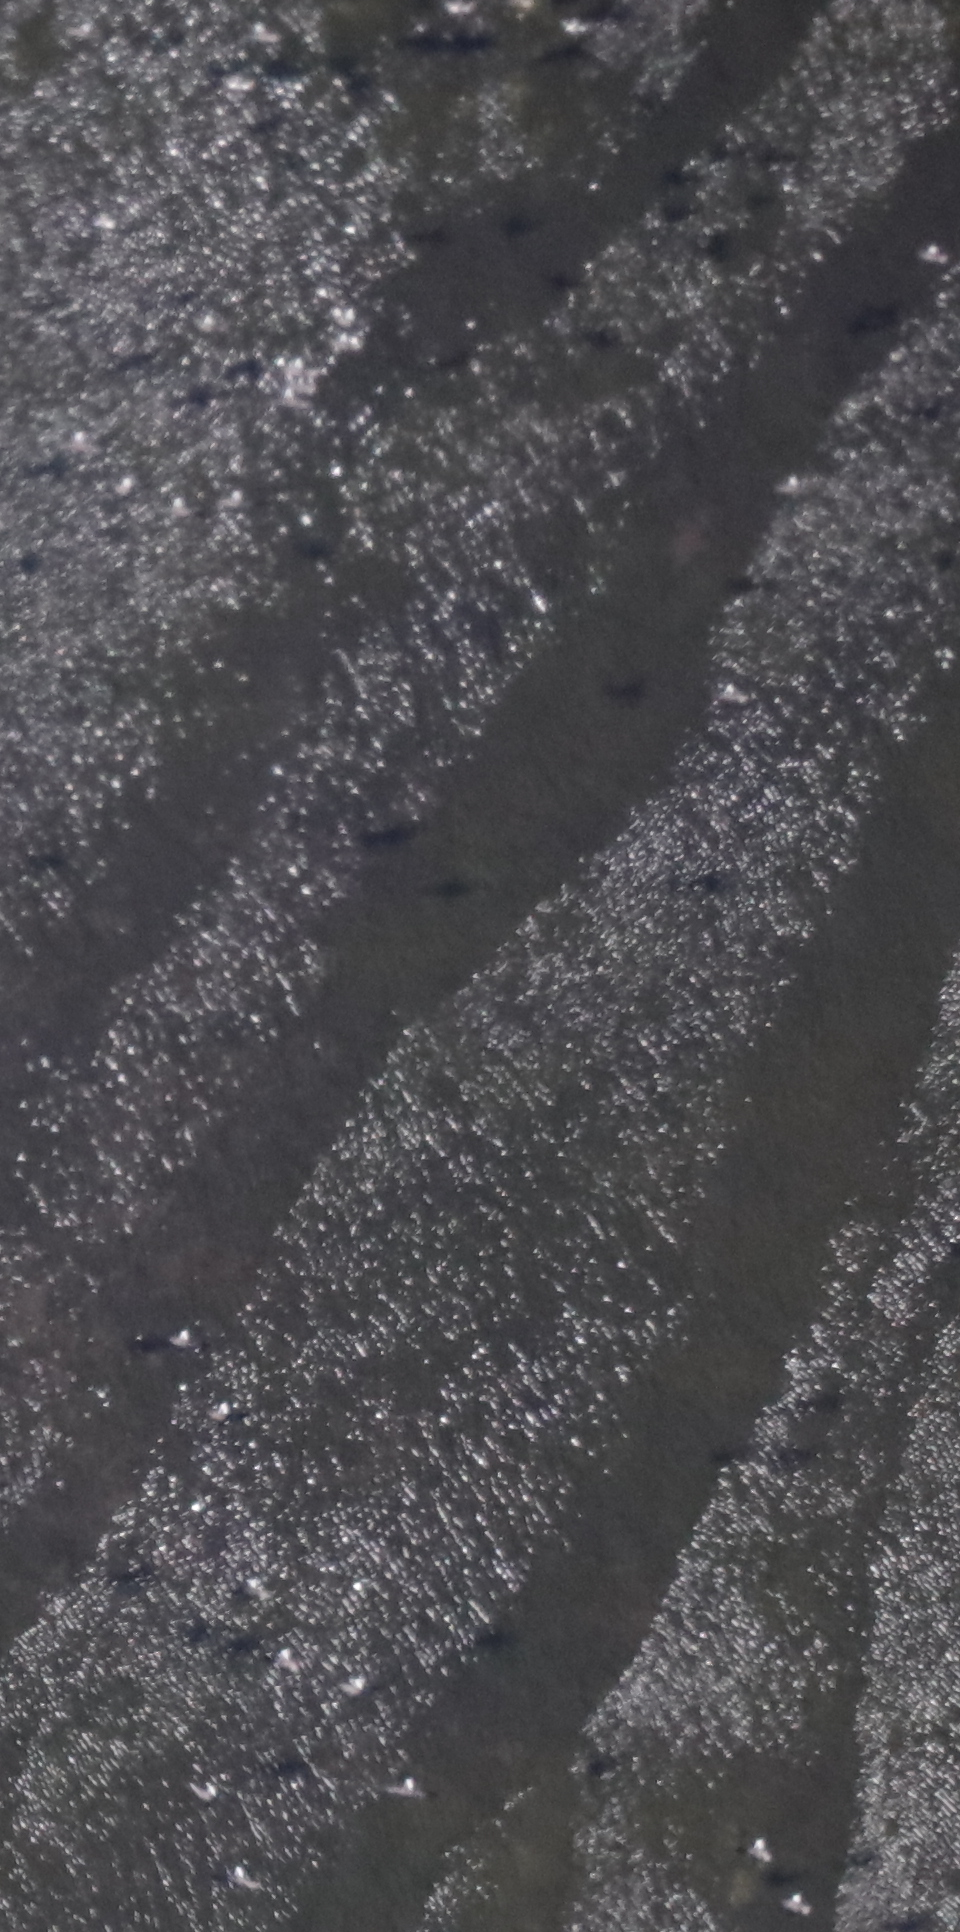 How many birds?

26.